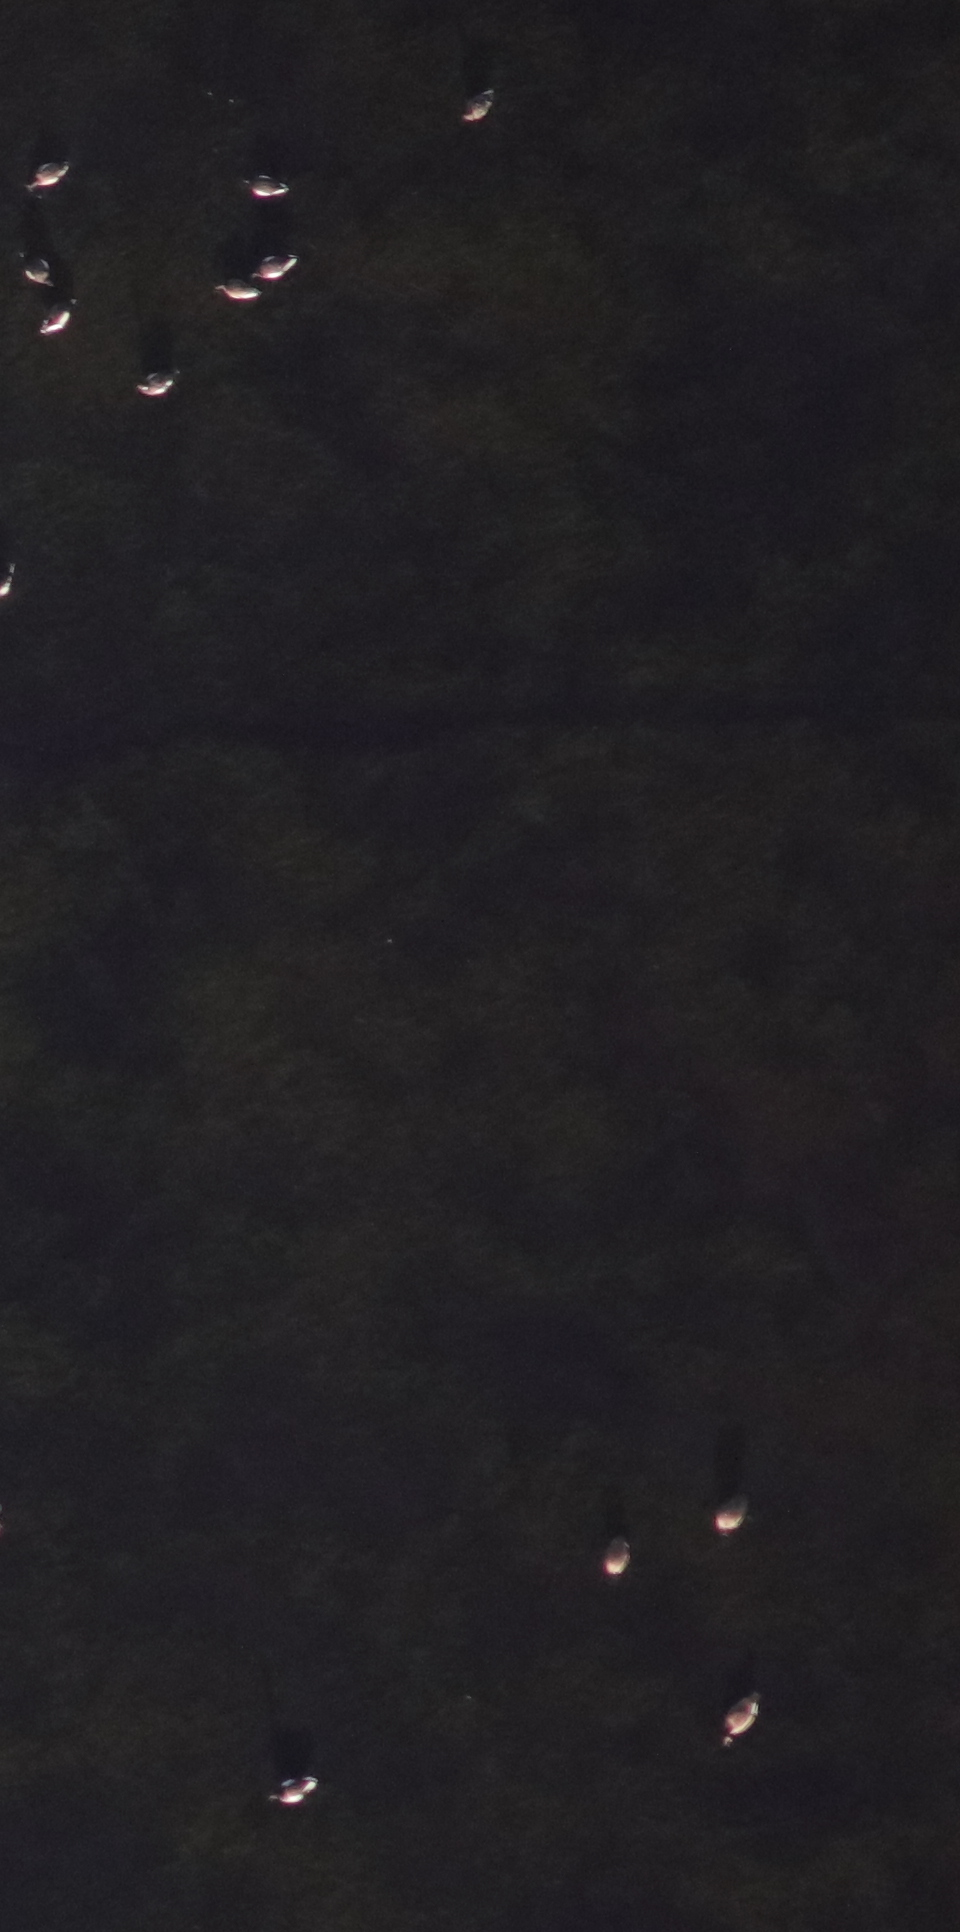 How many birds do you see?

12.